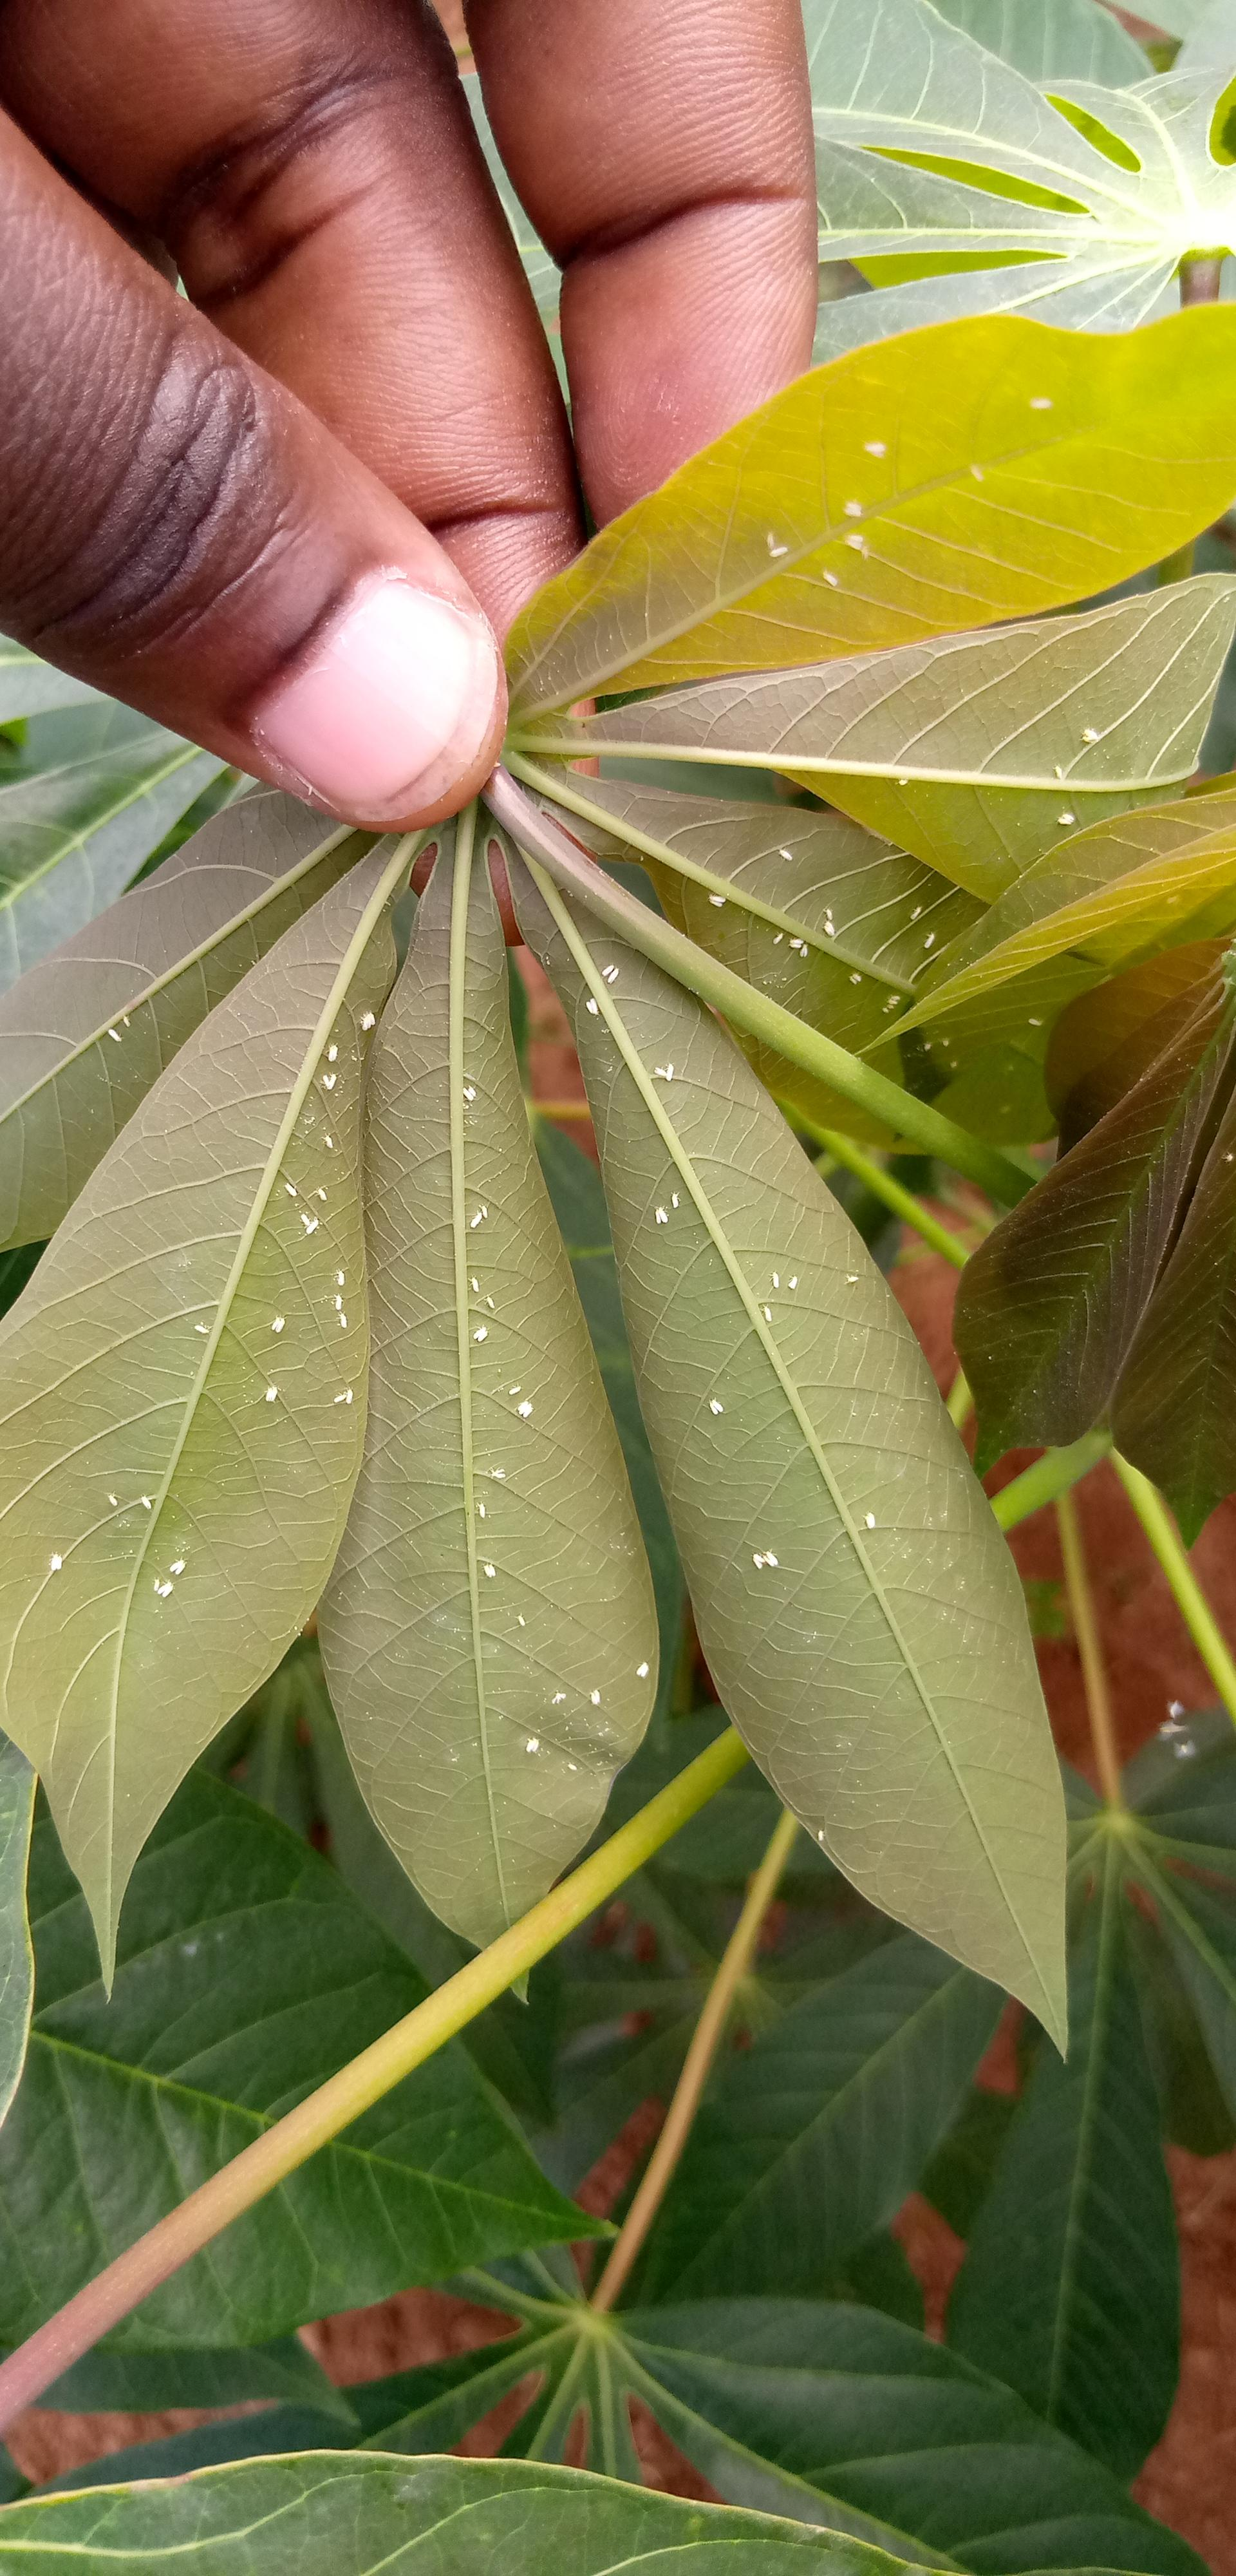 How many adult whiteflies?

72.